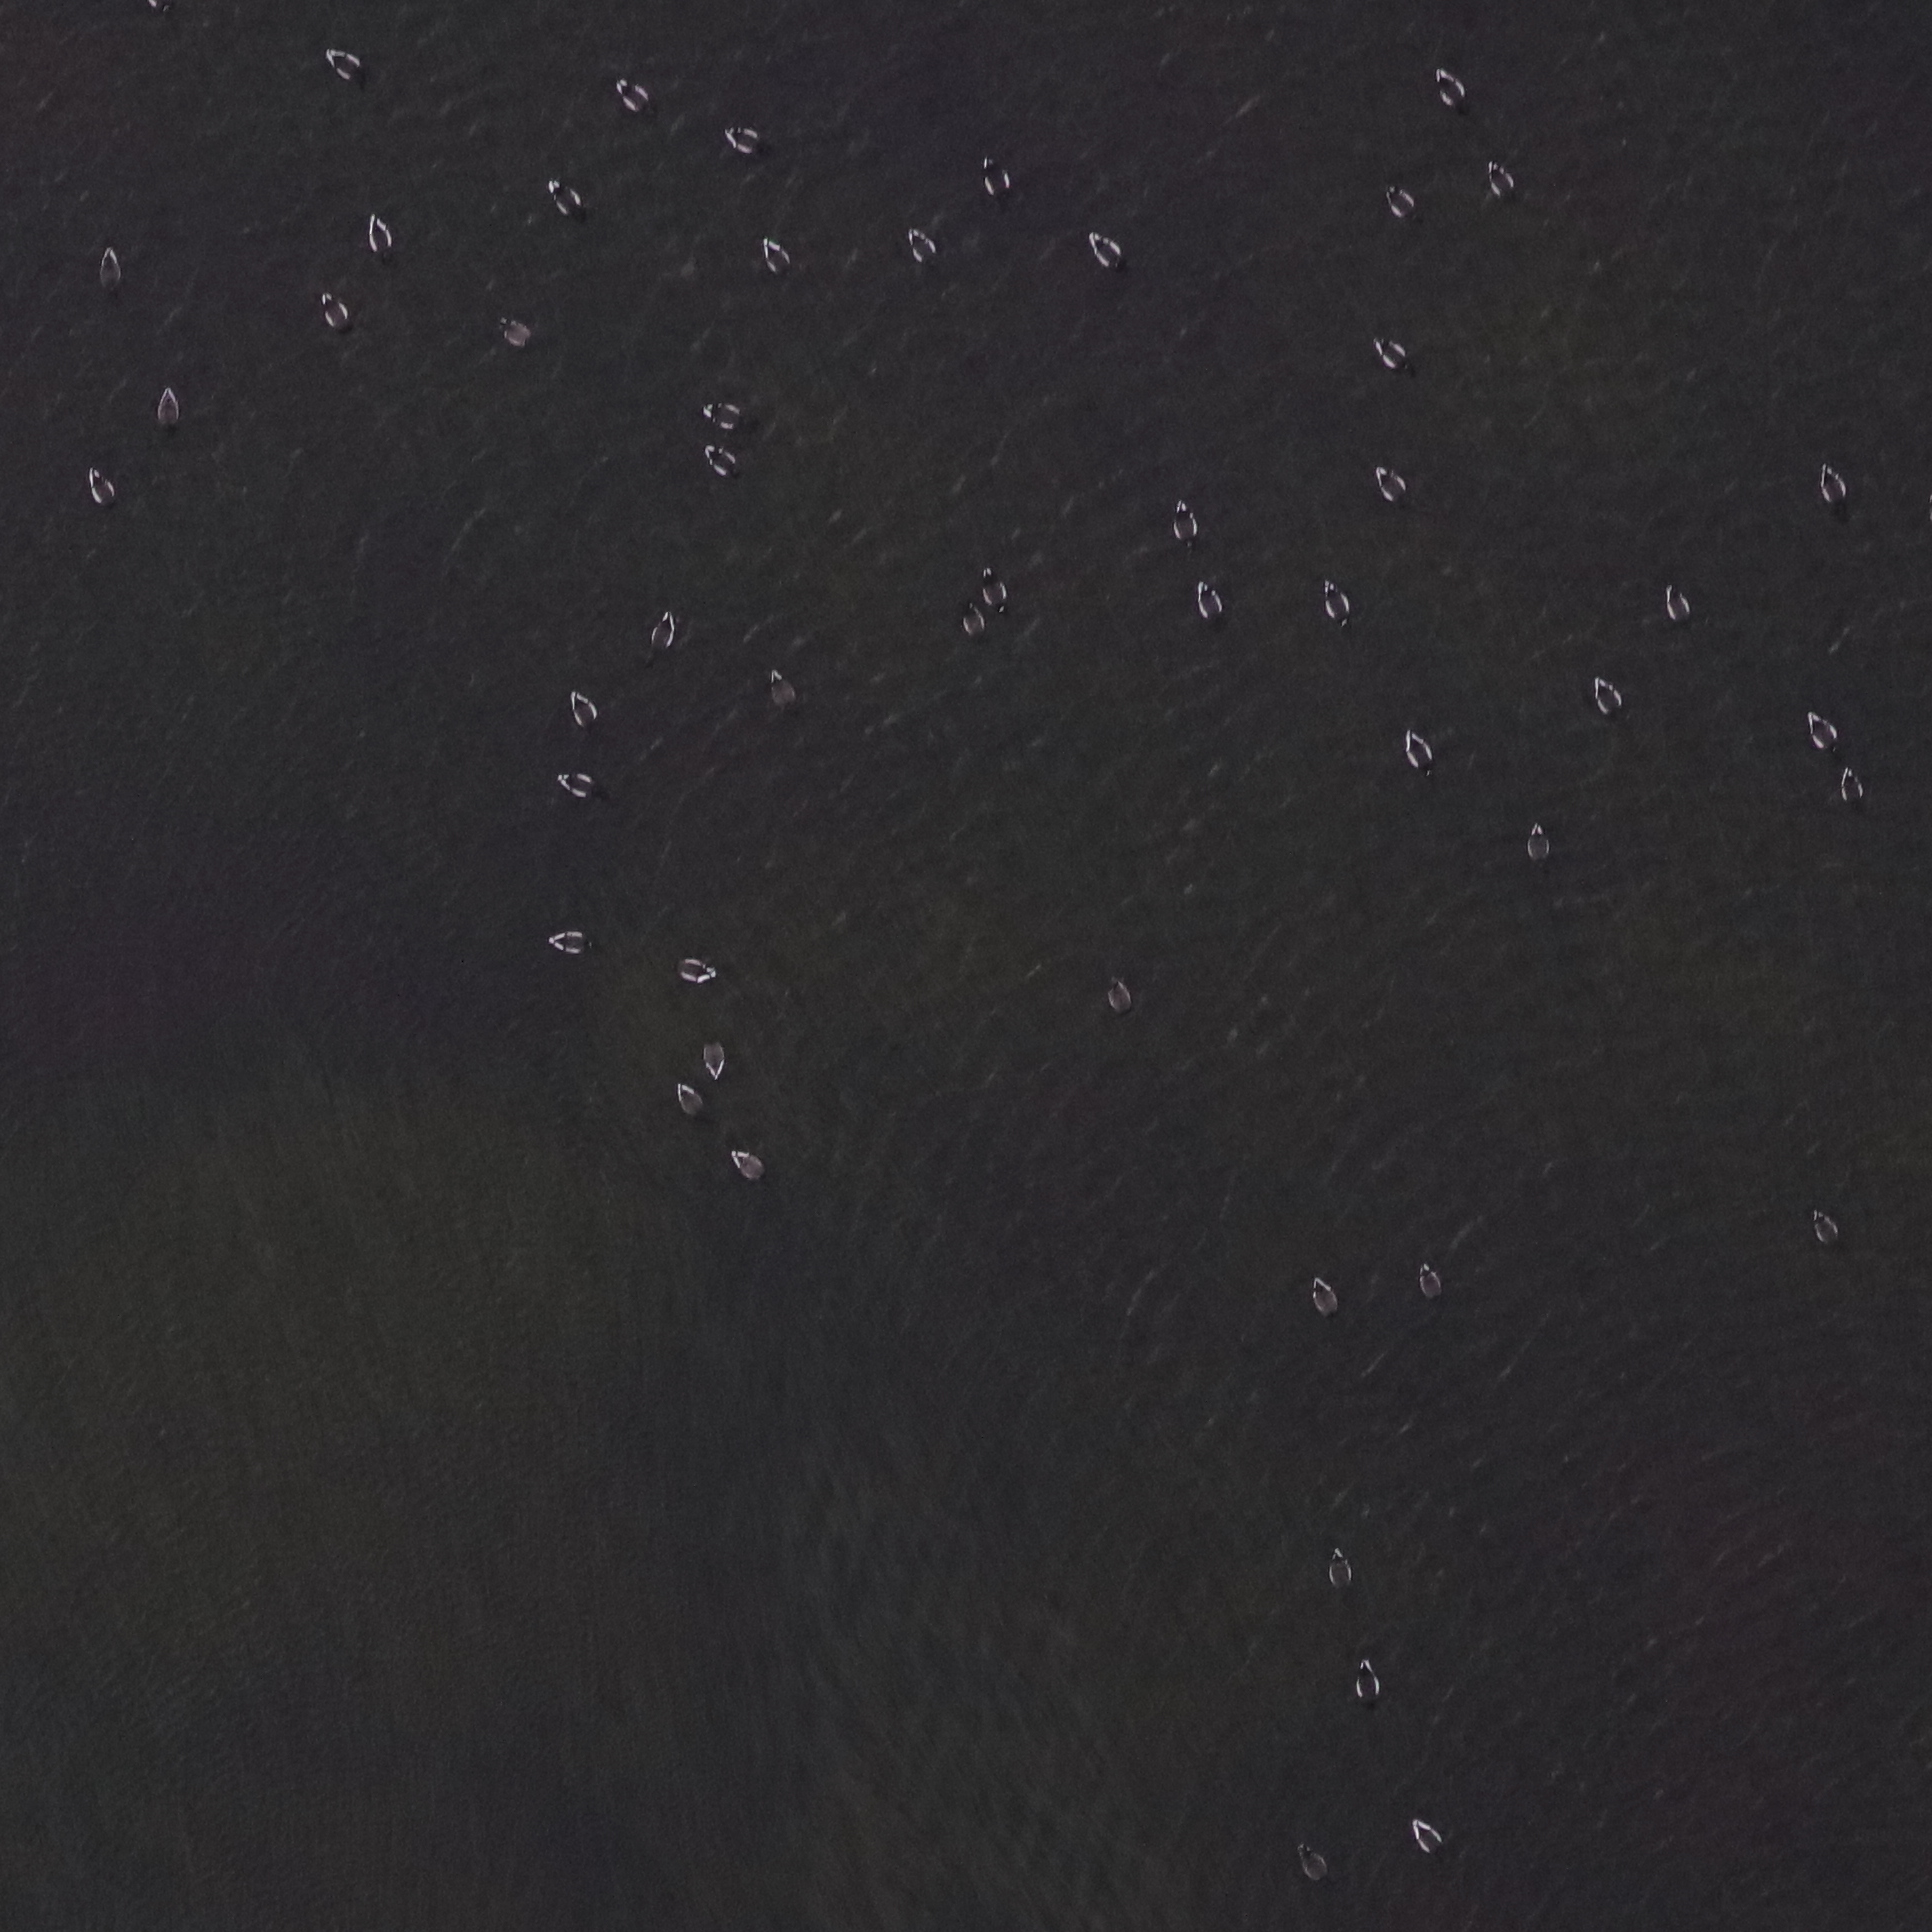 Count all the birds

50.